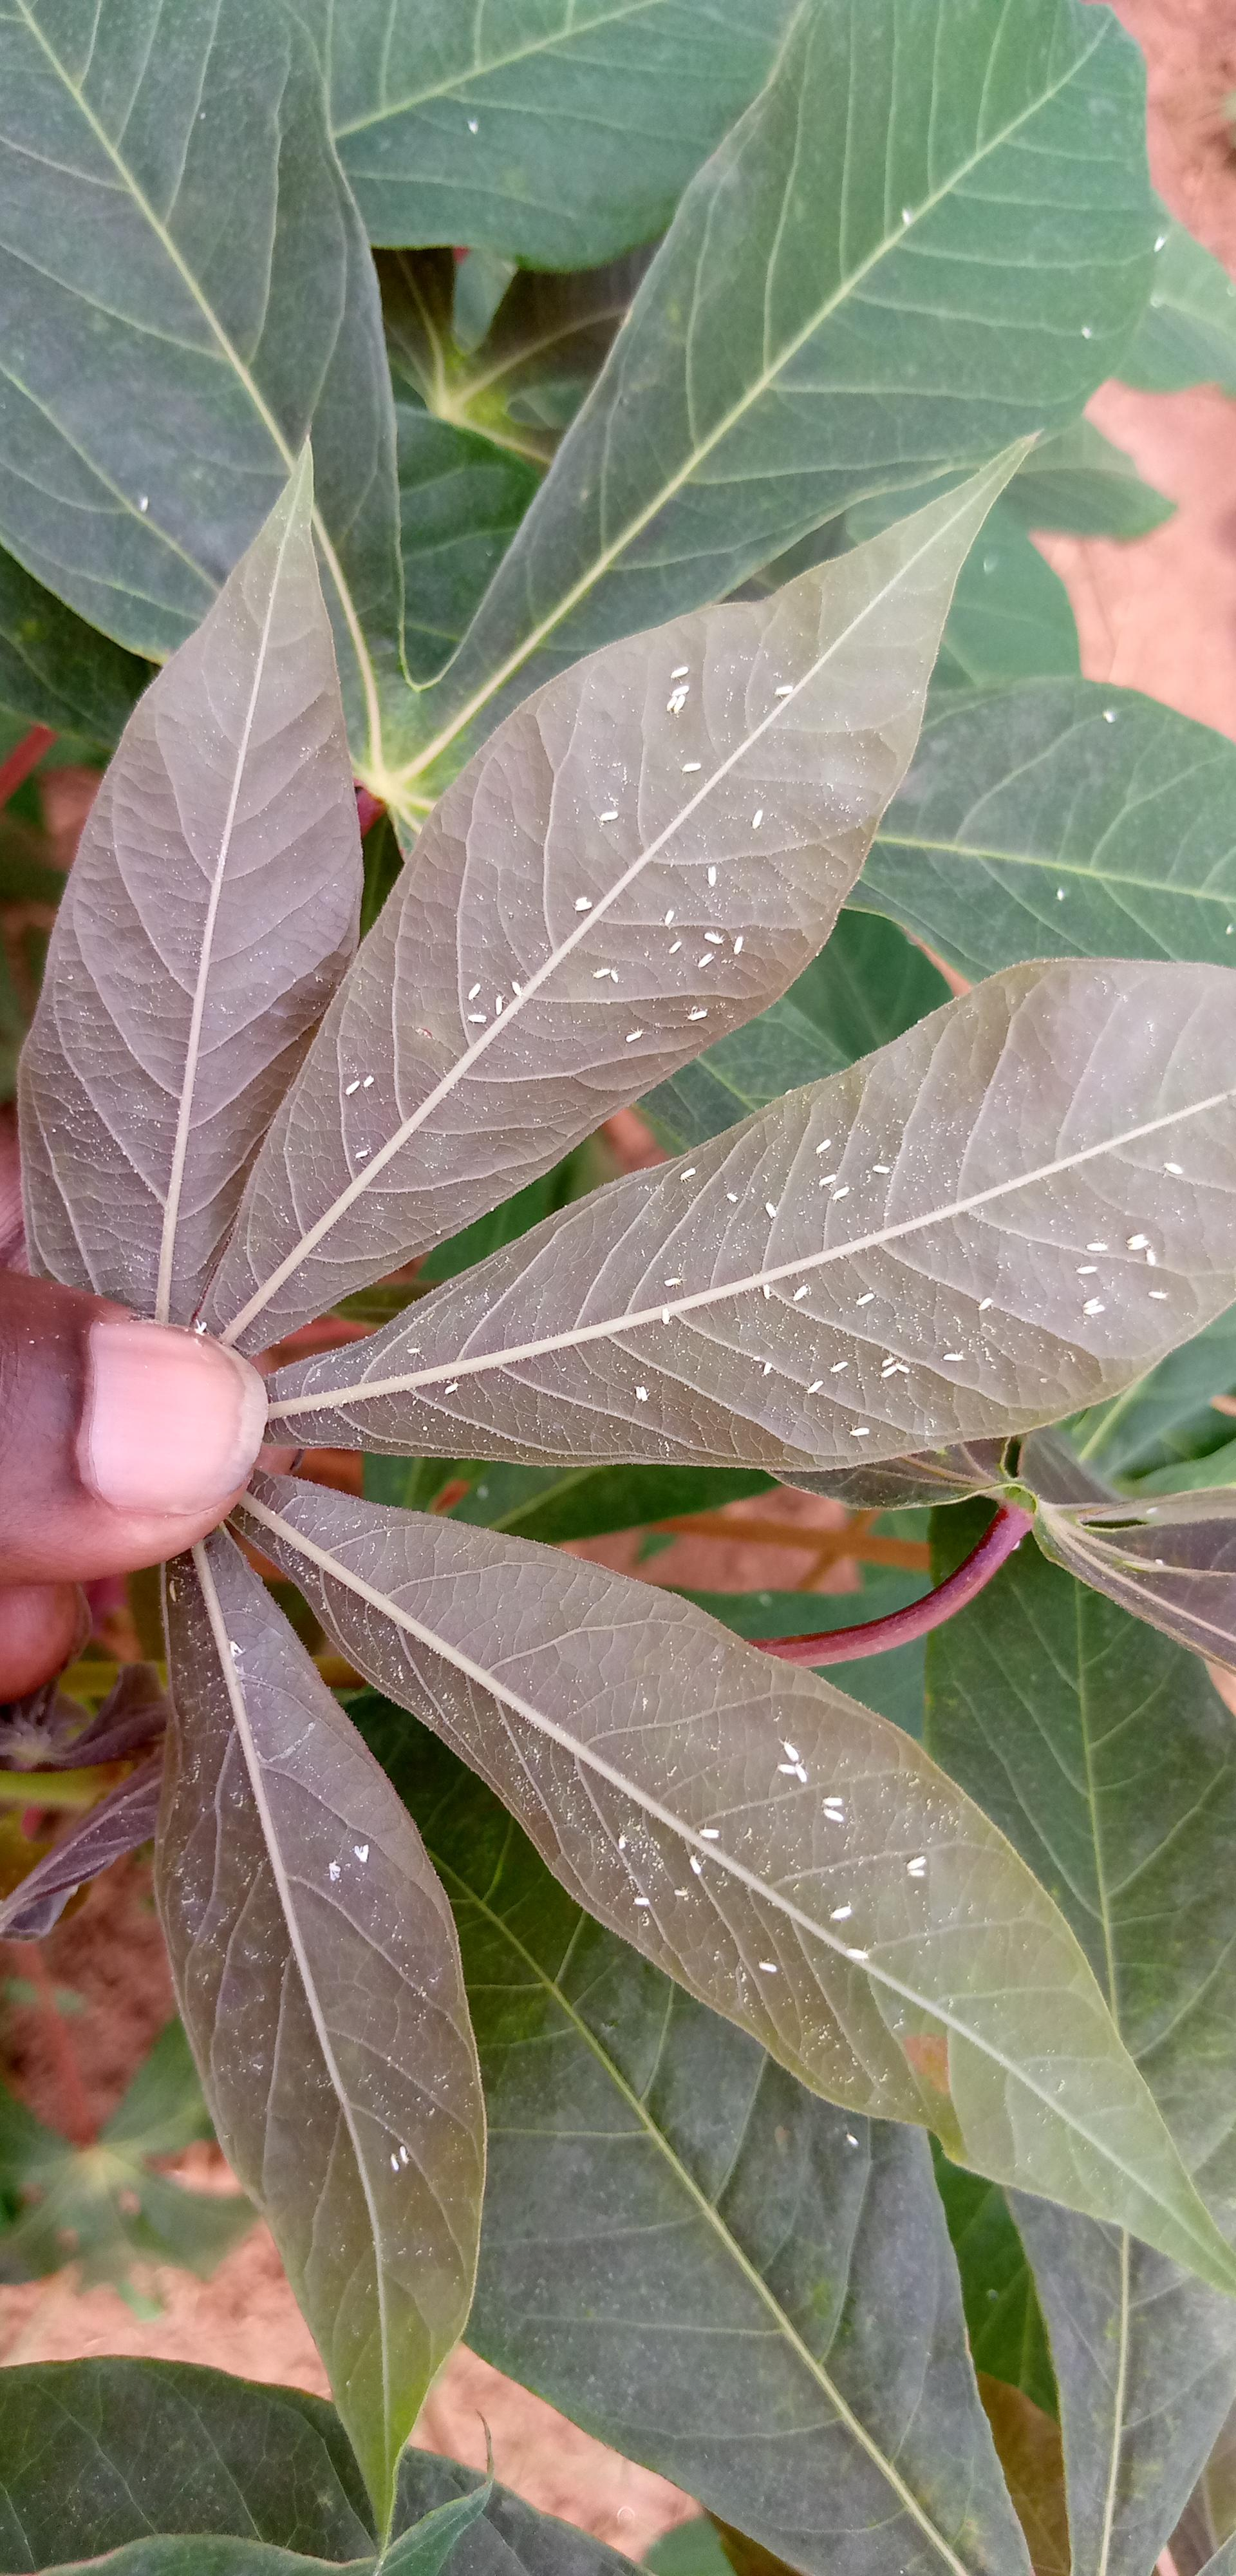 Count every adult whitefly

66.